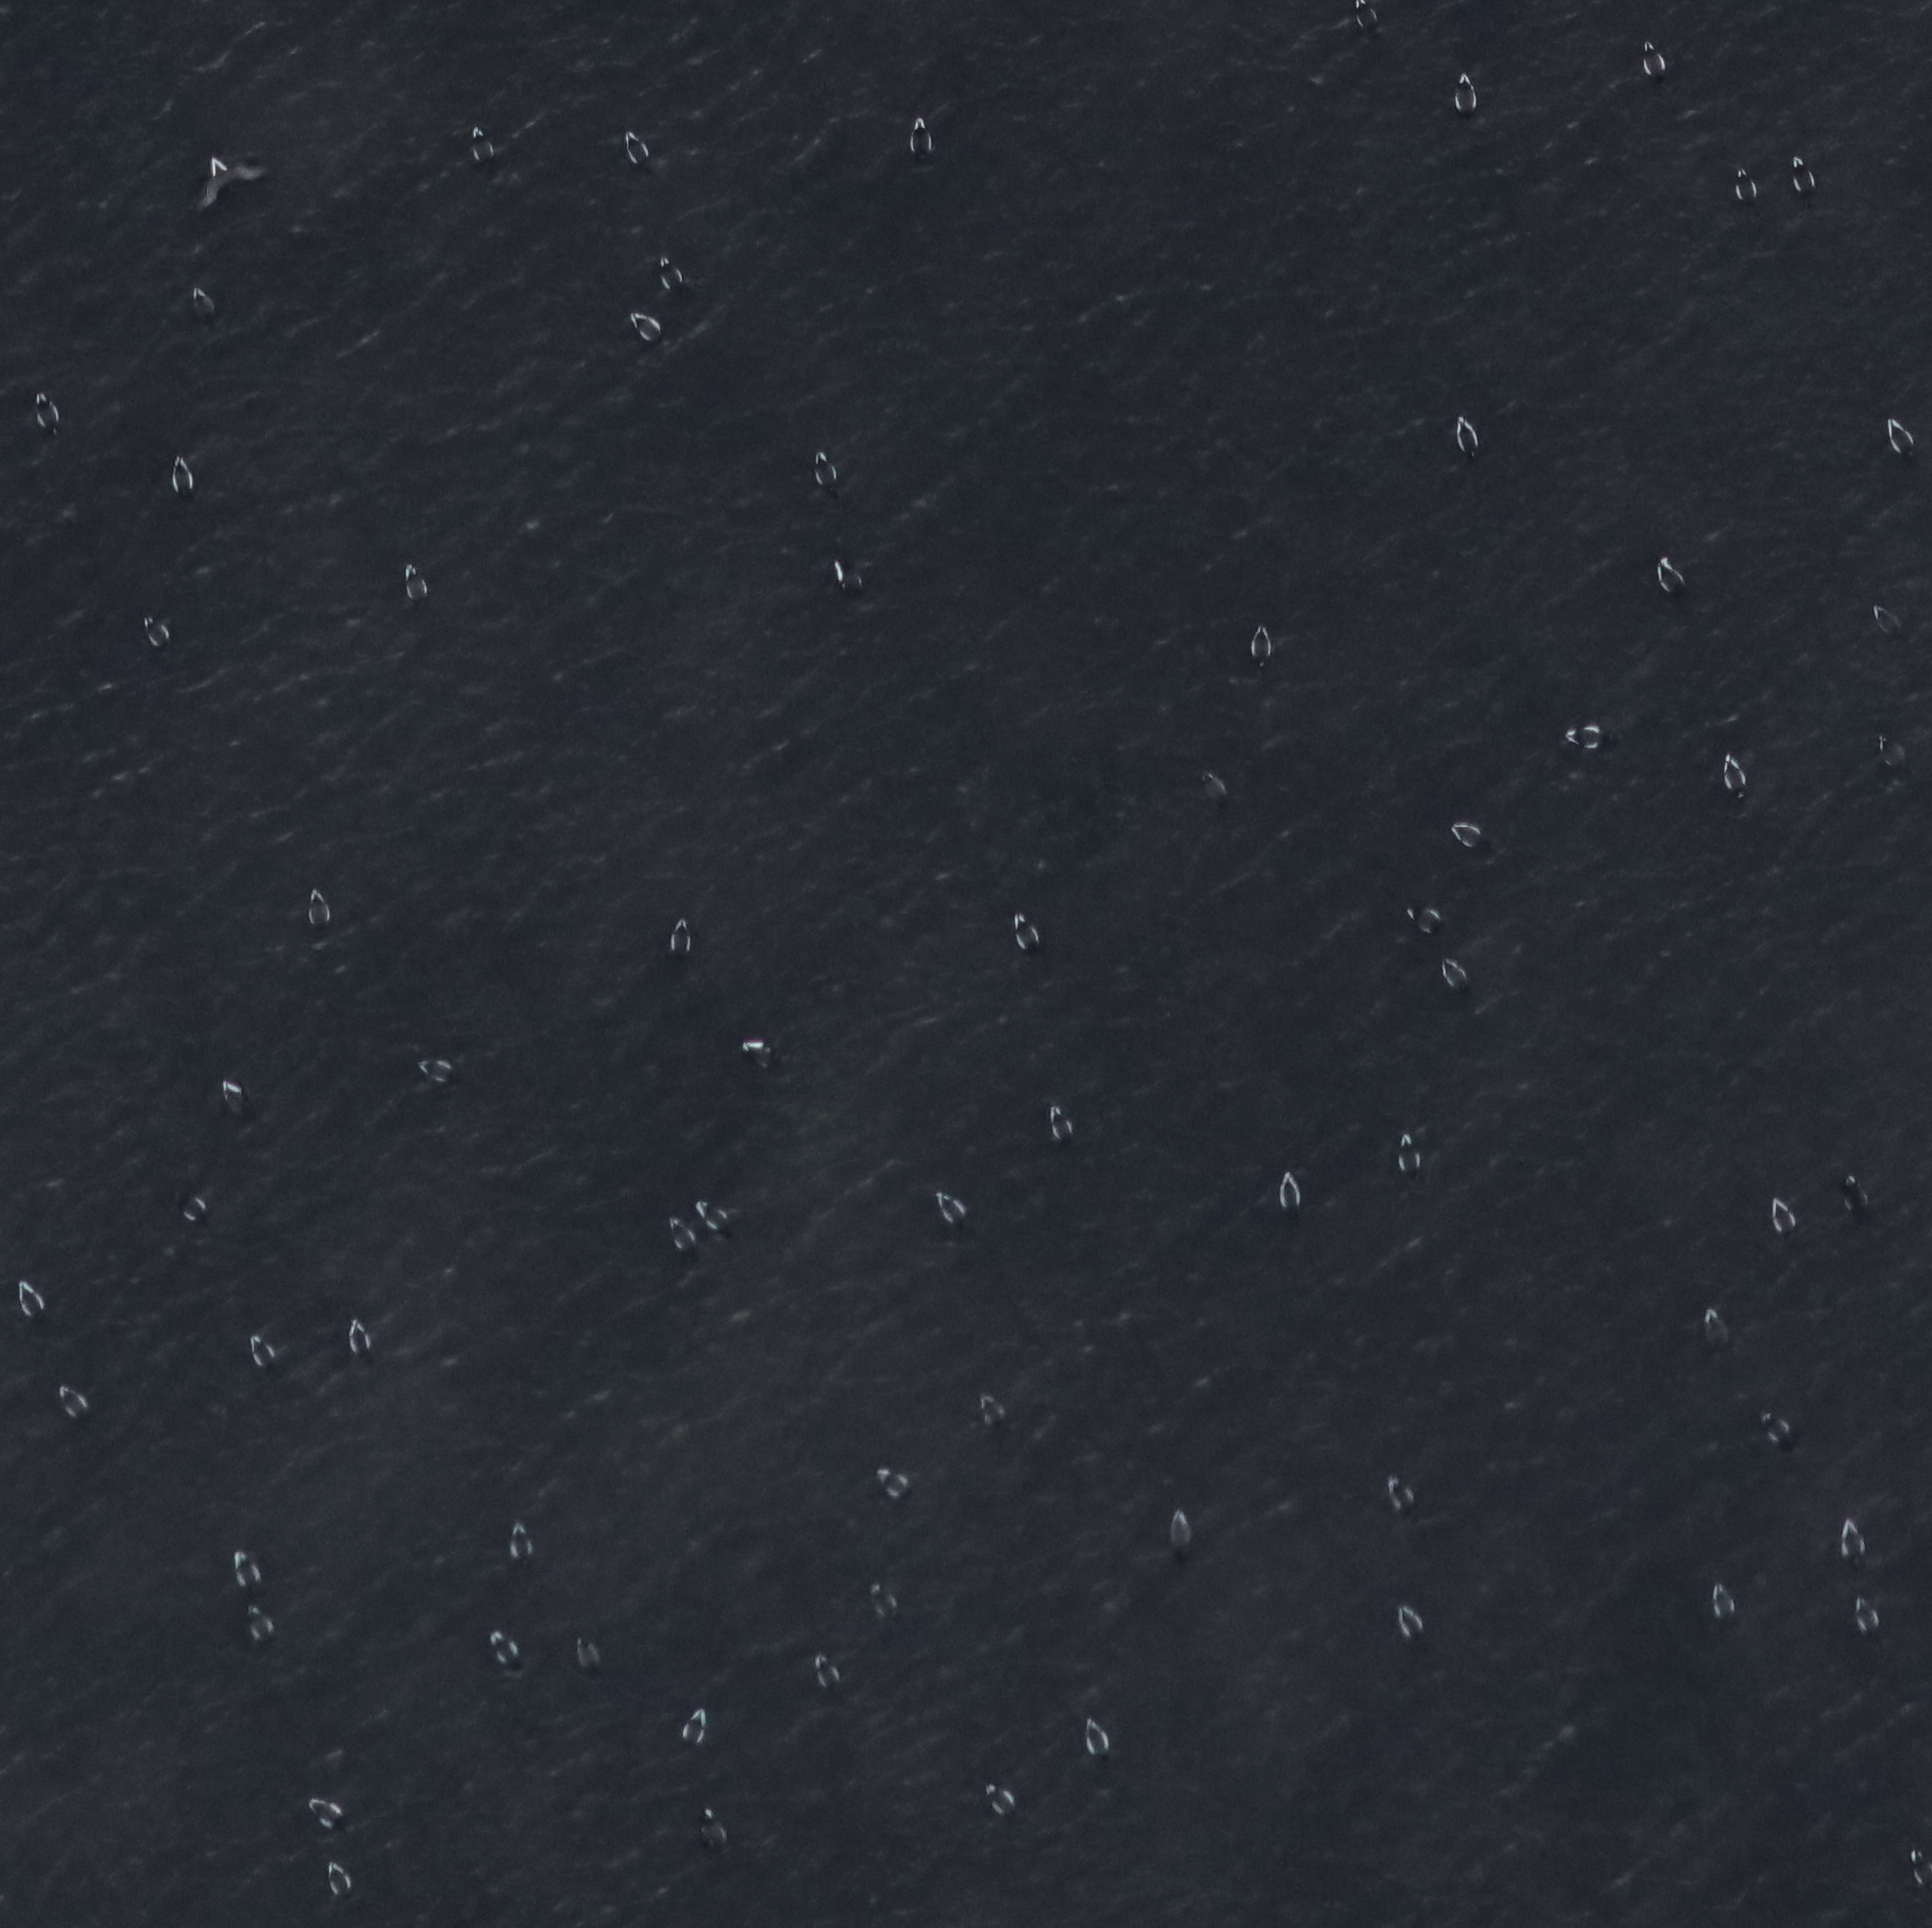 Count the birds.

73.